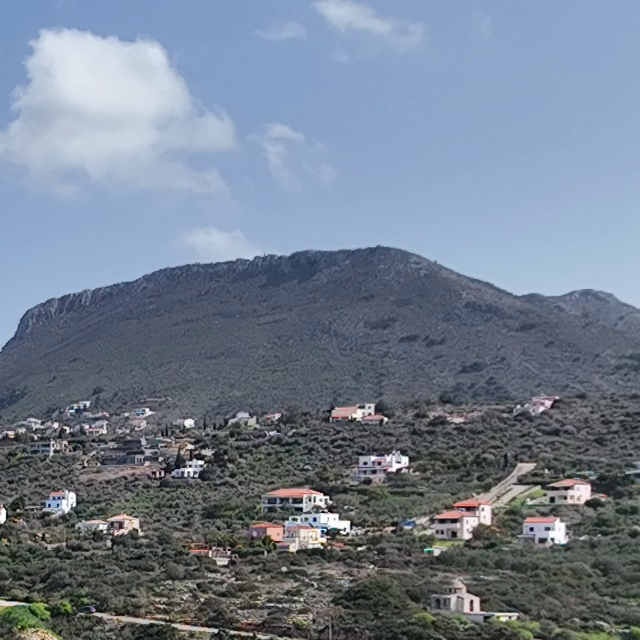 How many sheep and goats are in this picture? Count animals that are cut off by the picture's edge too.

0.